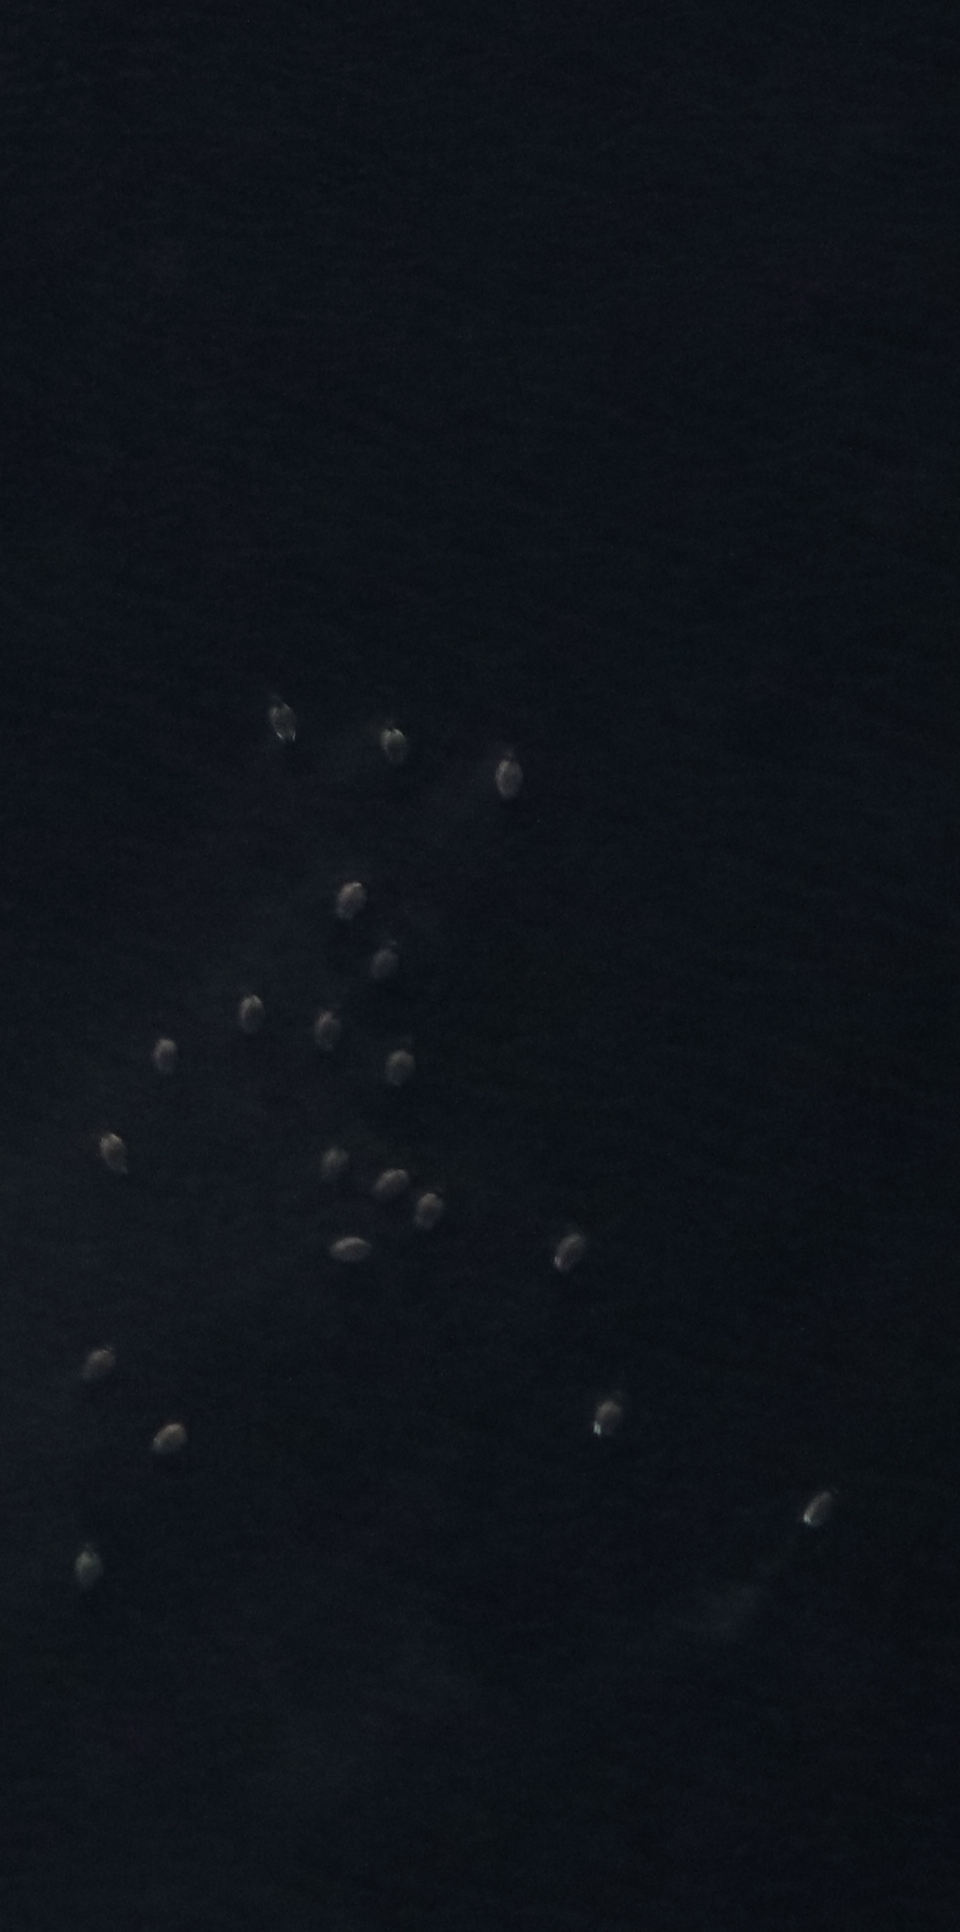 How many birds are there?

20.